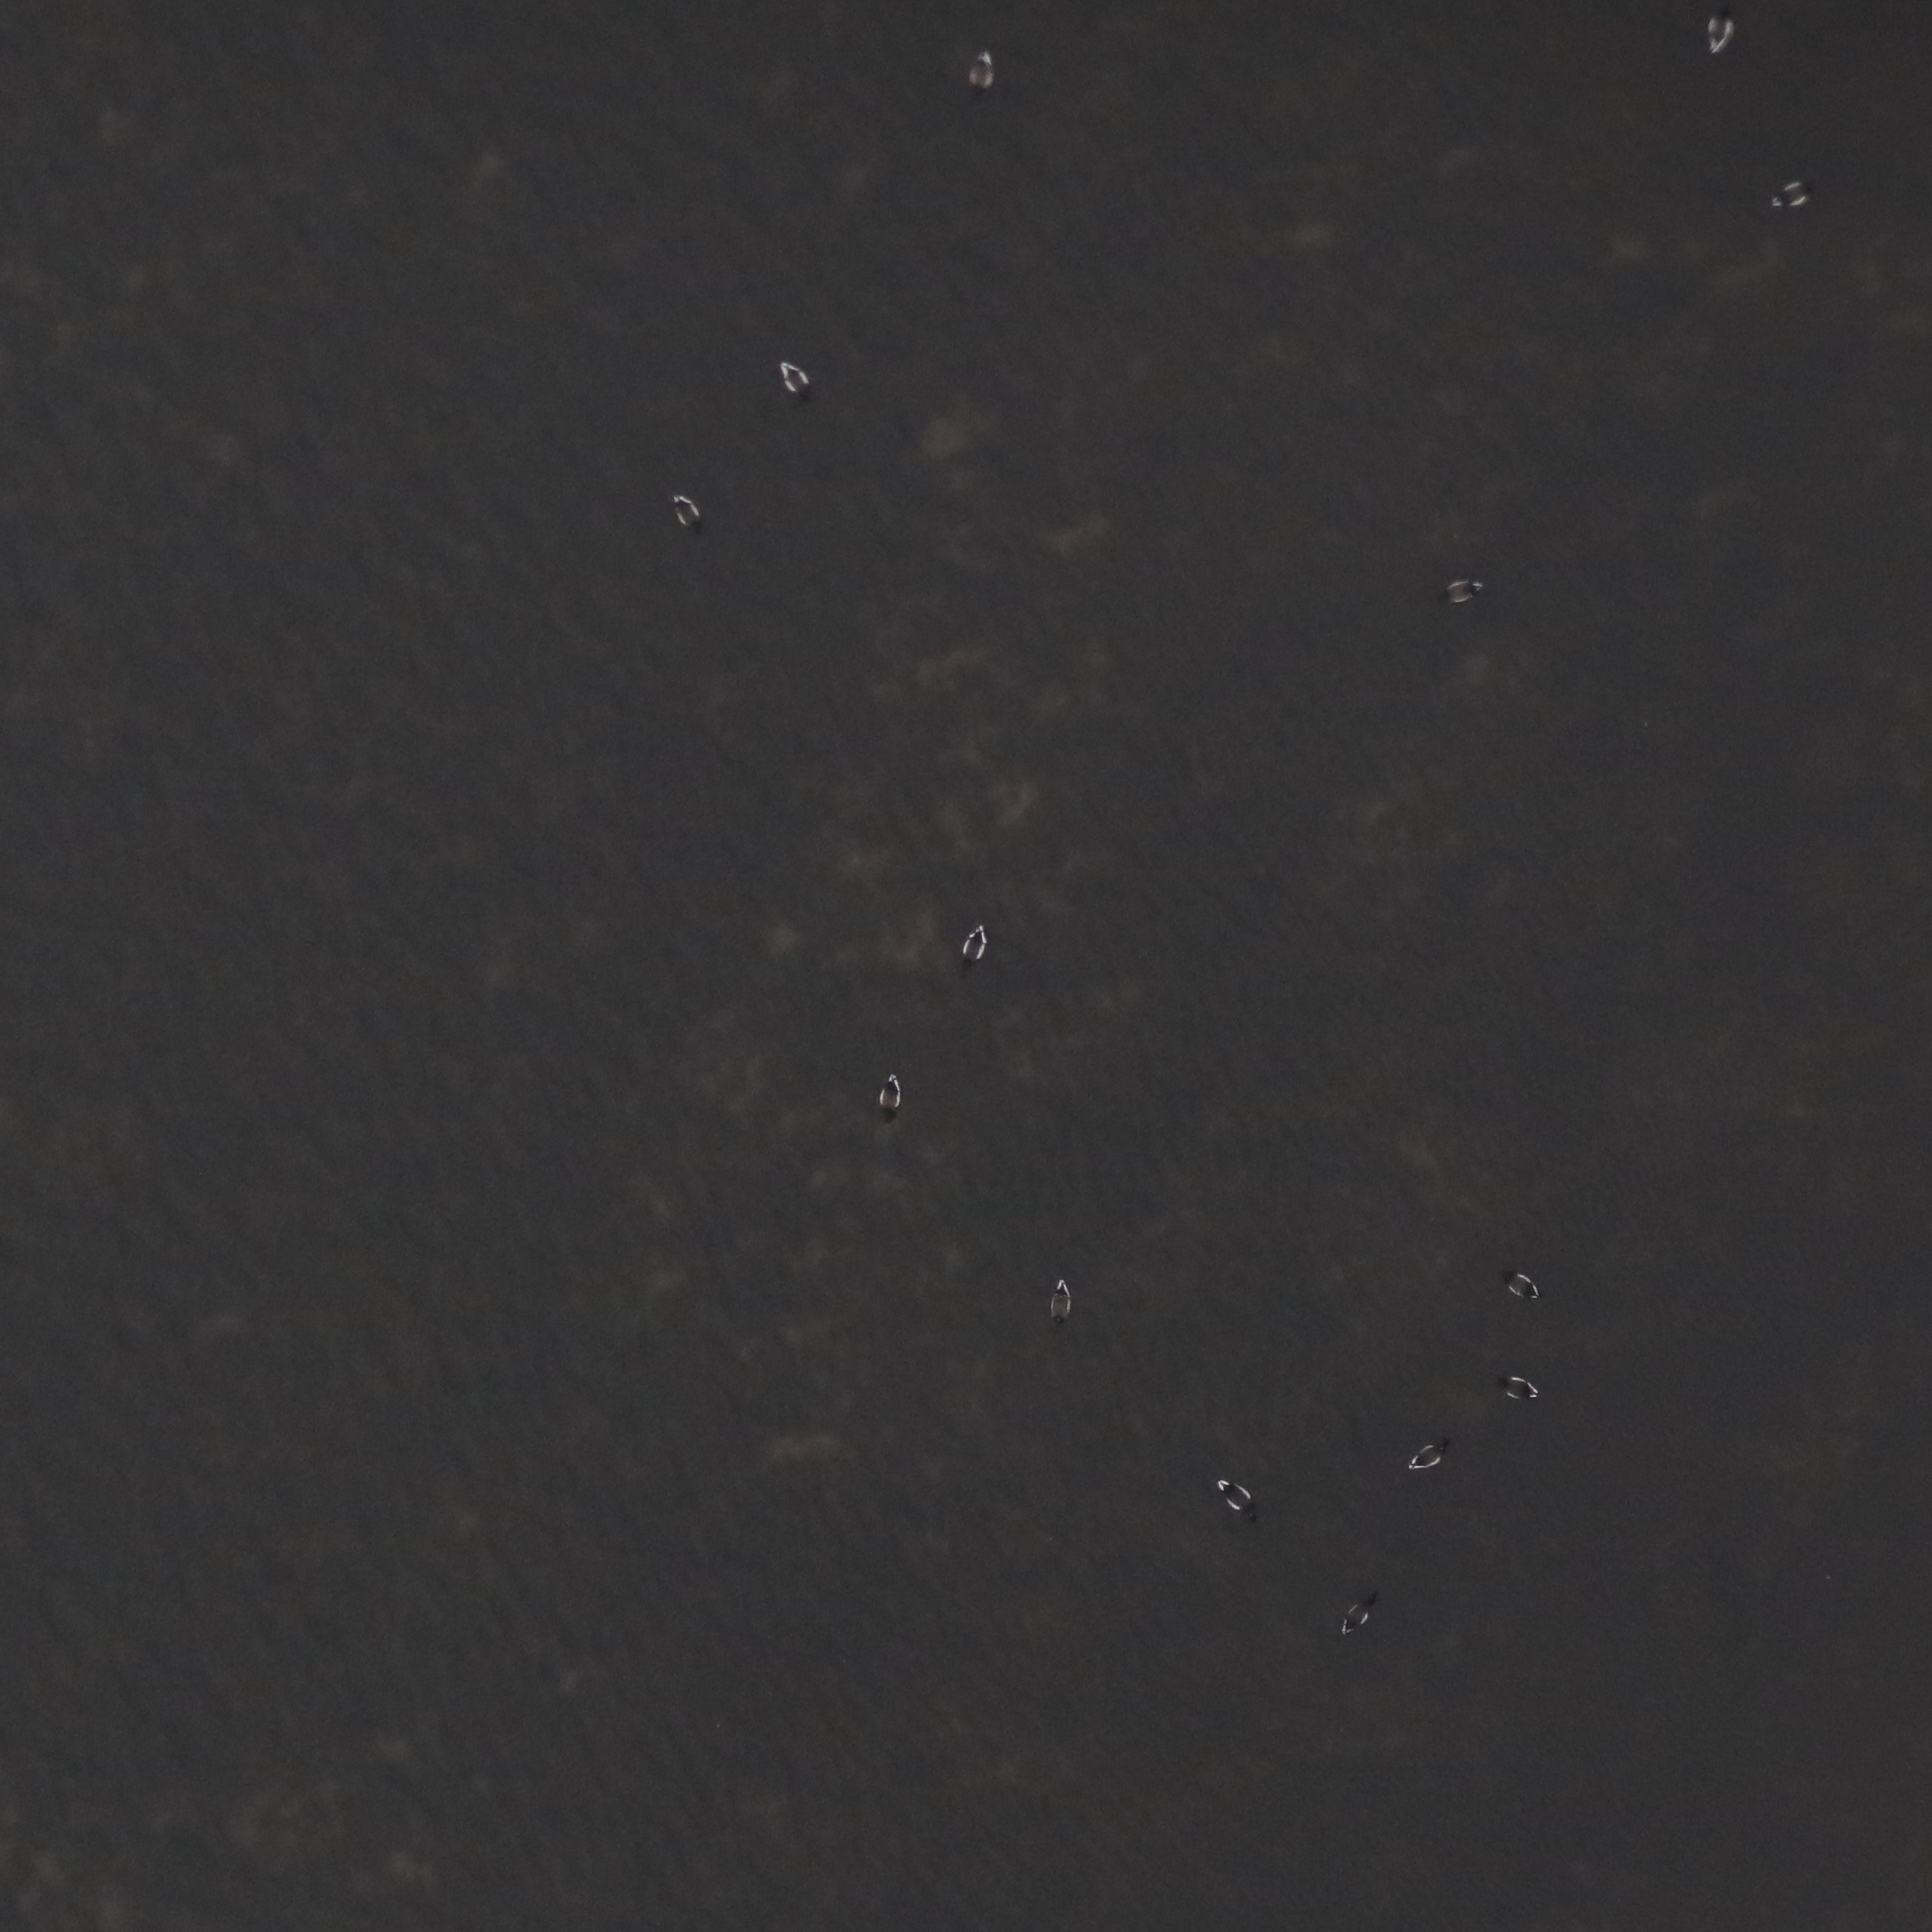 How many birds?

14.